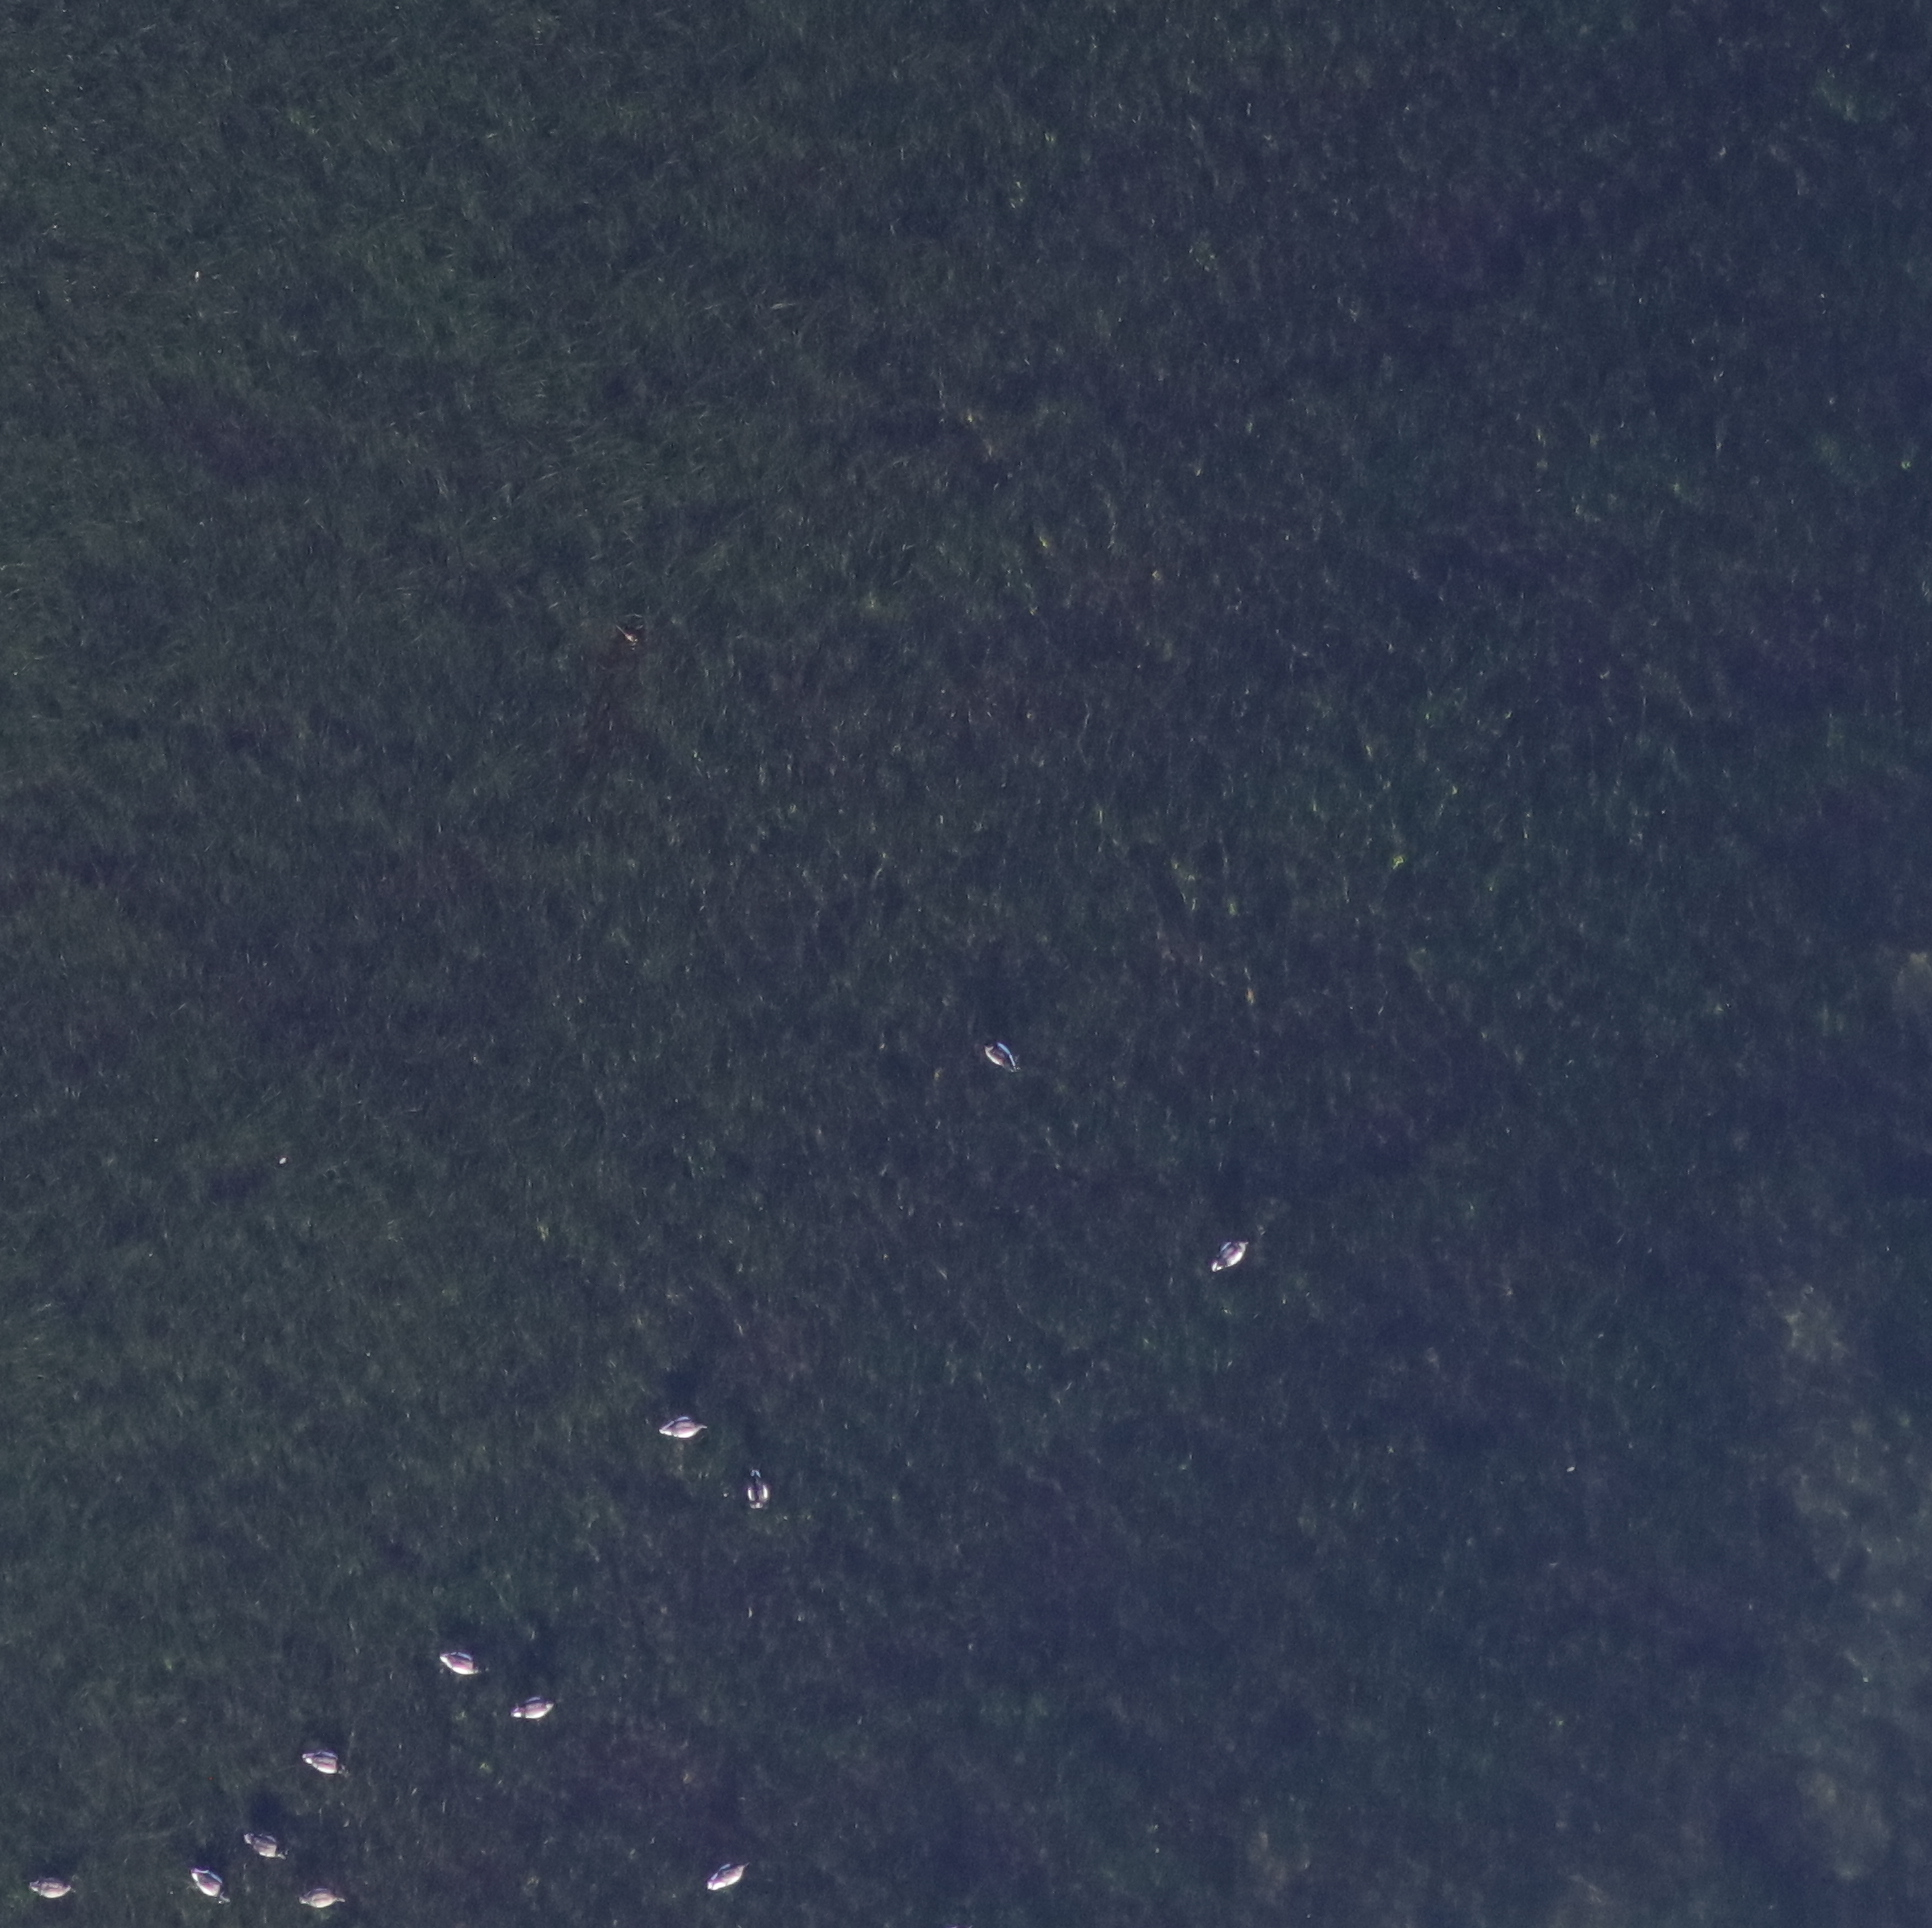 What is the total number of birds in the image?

12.